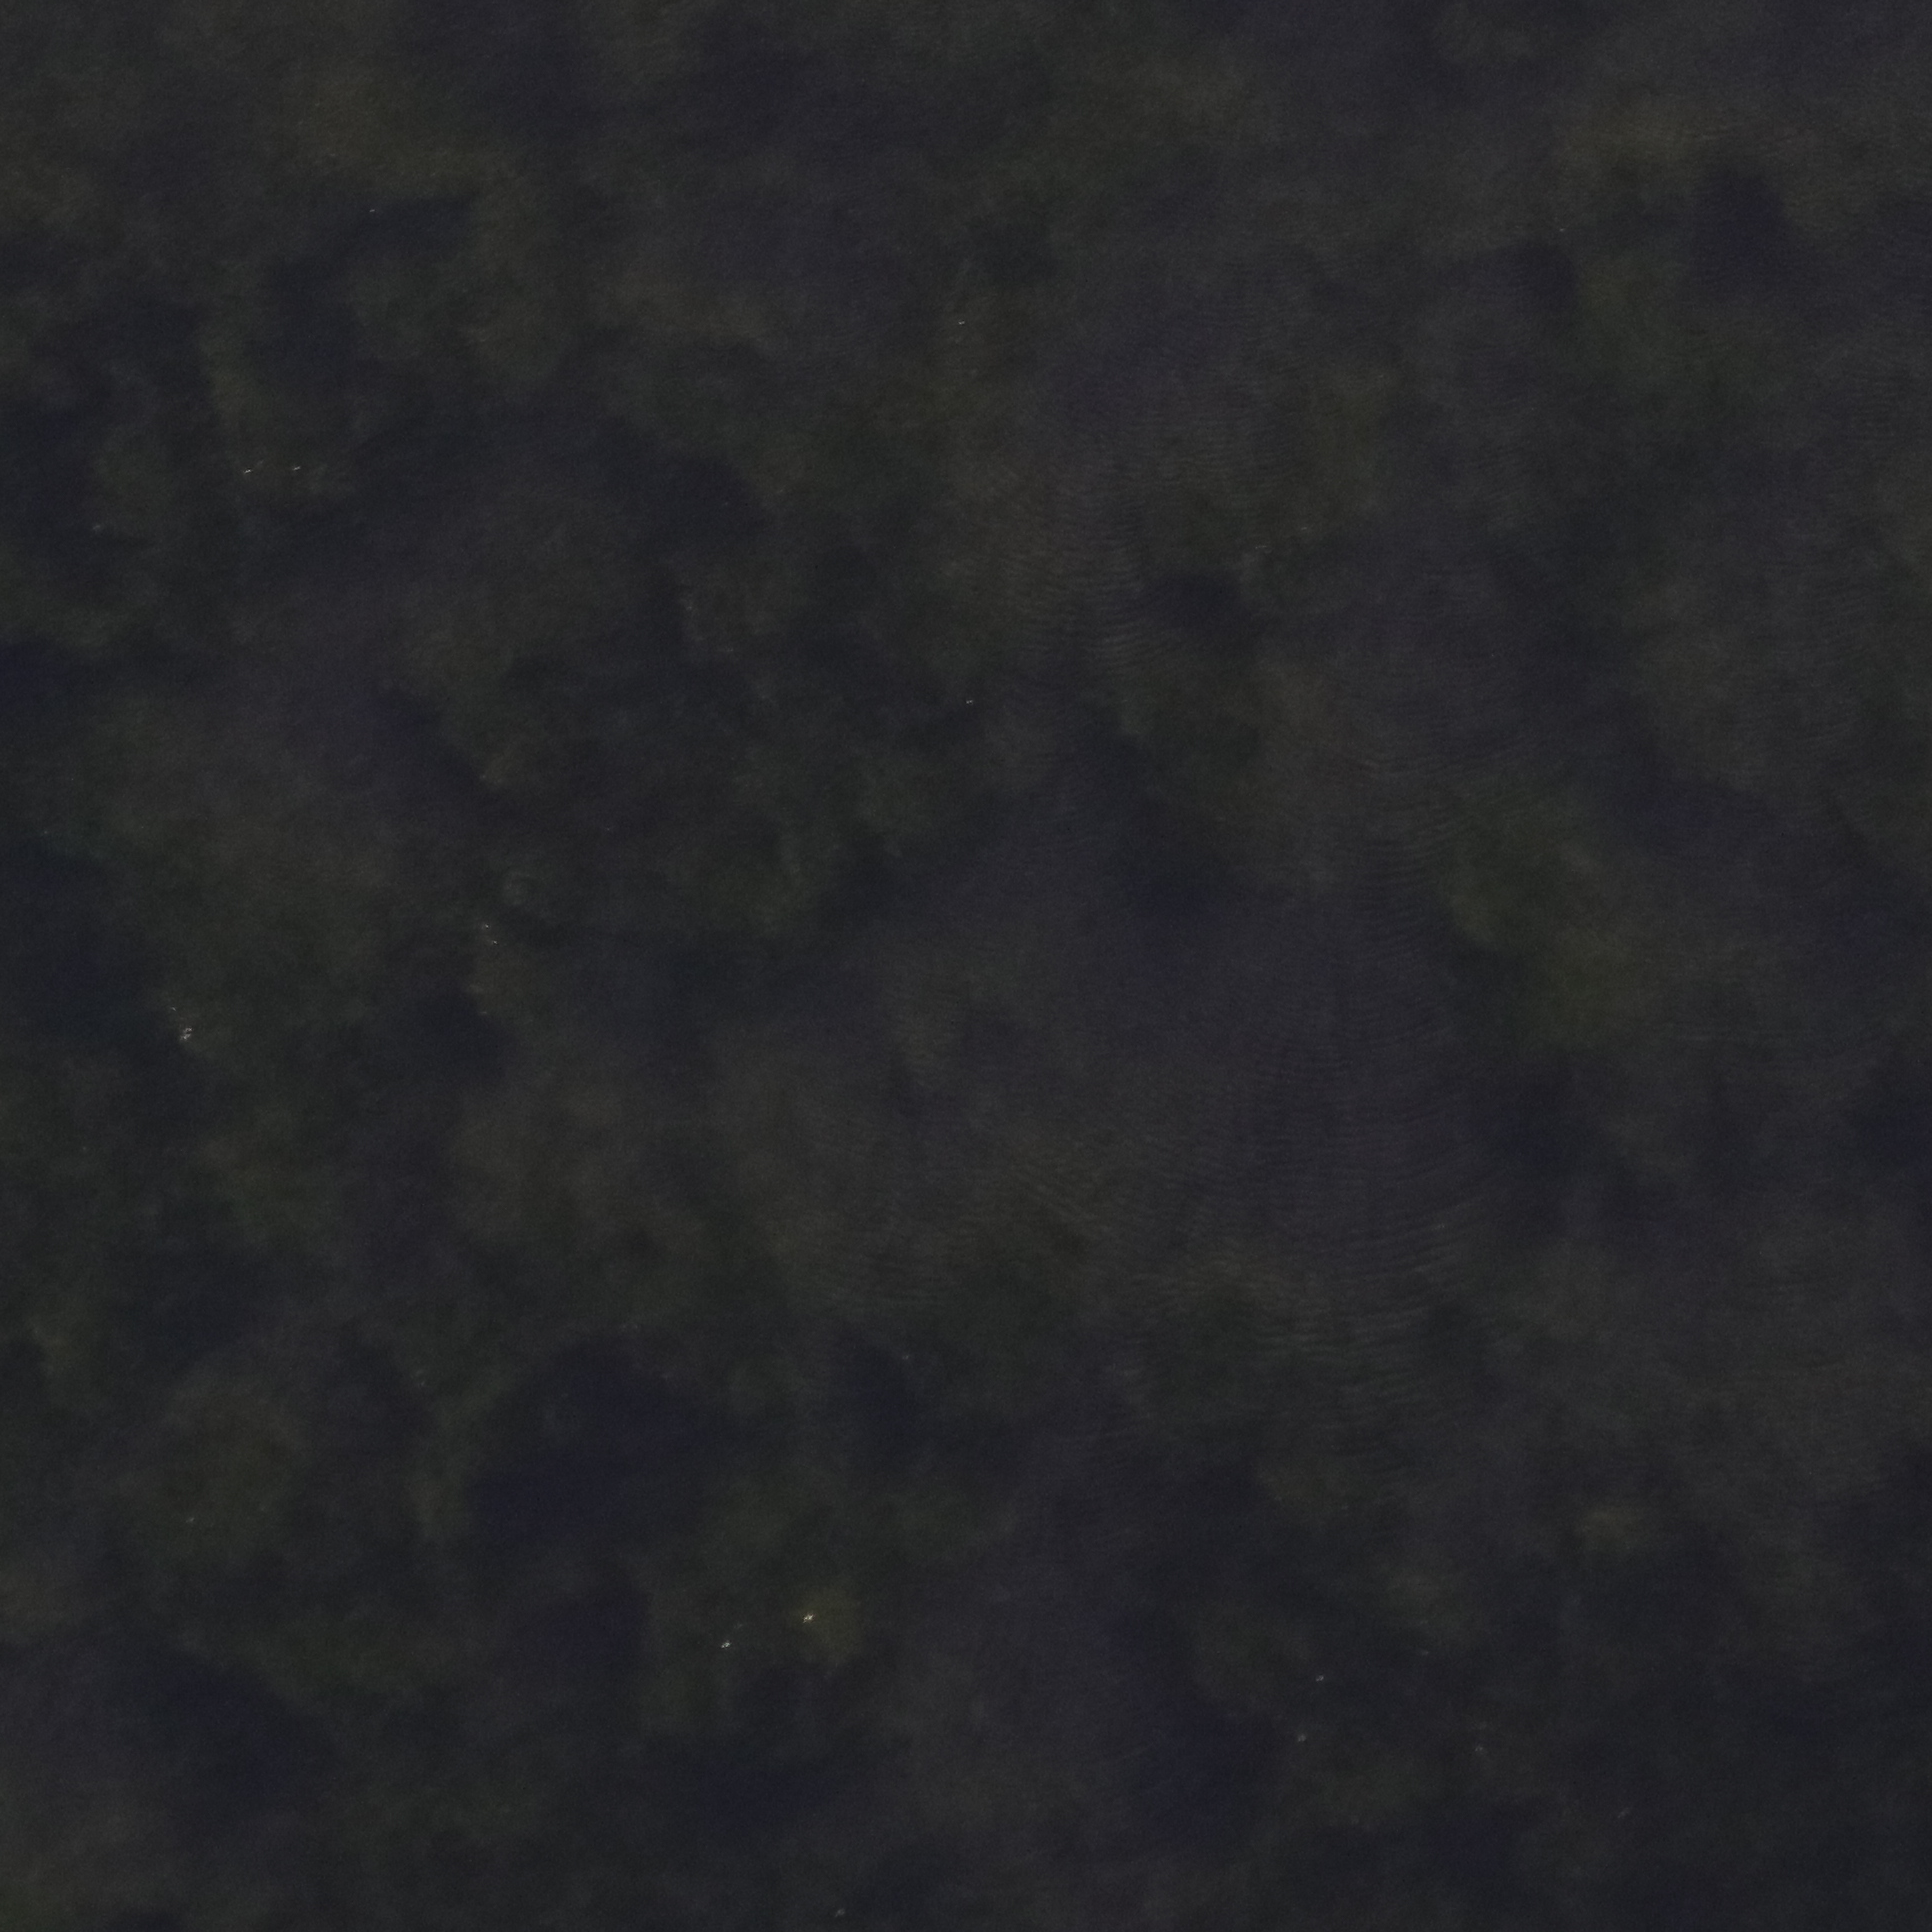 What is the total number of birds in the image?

0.